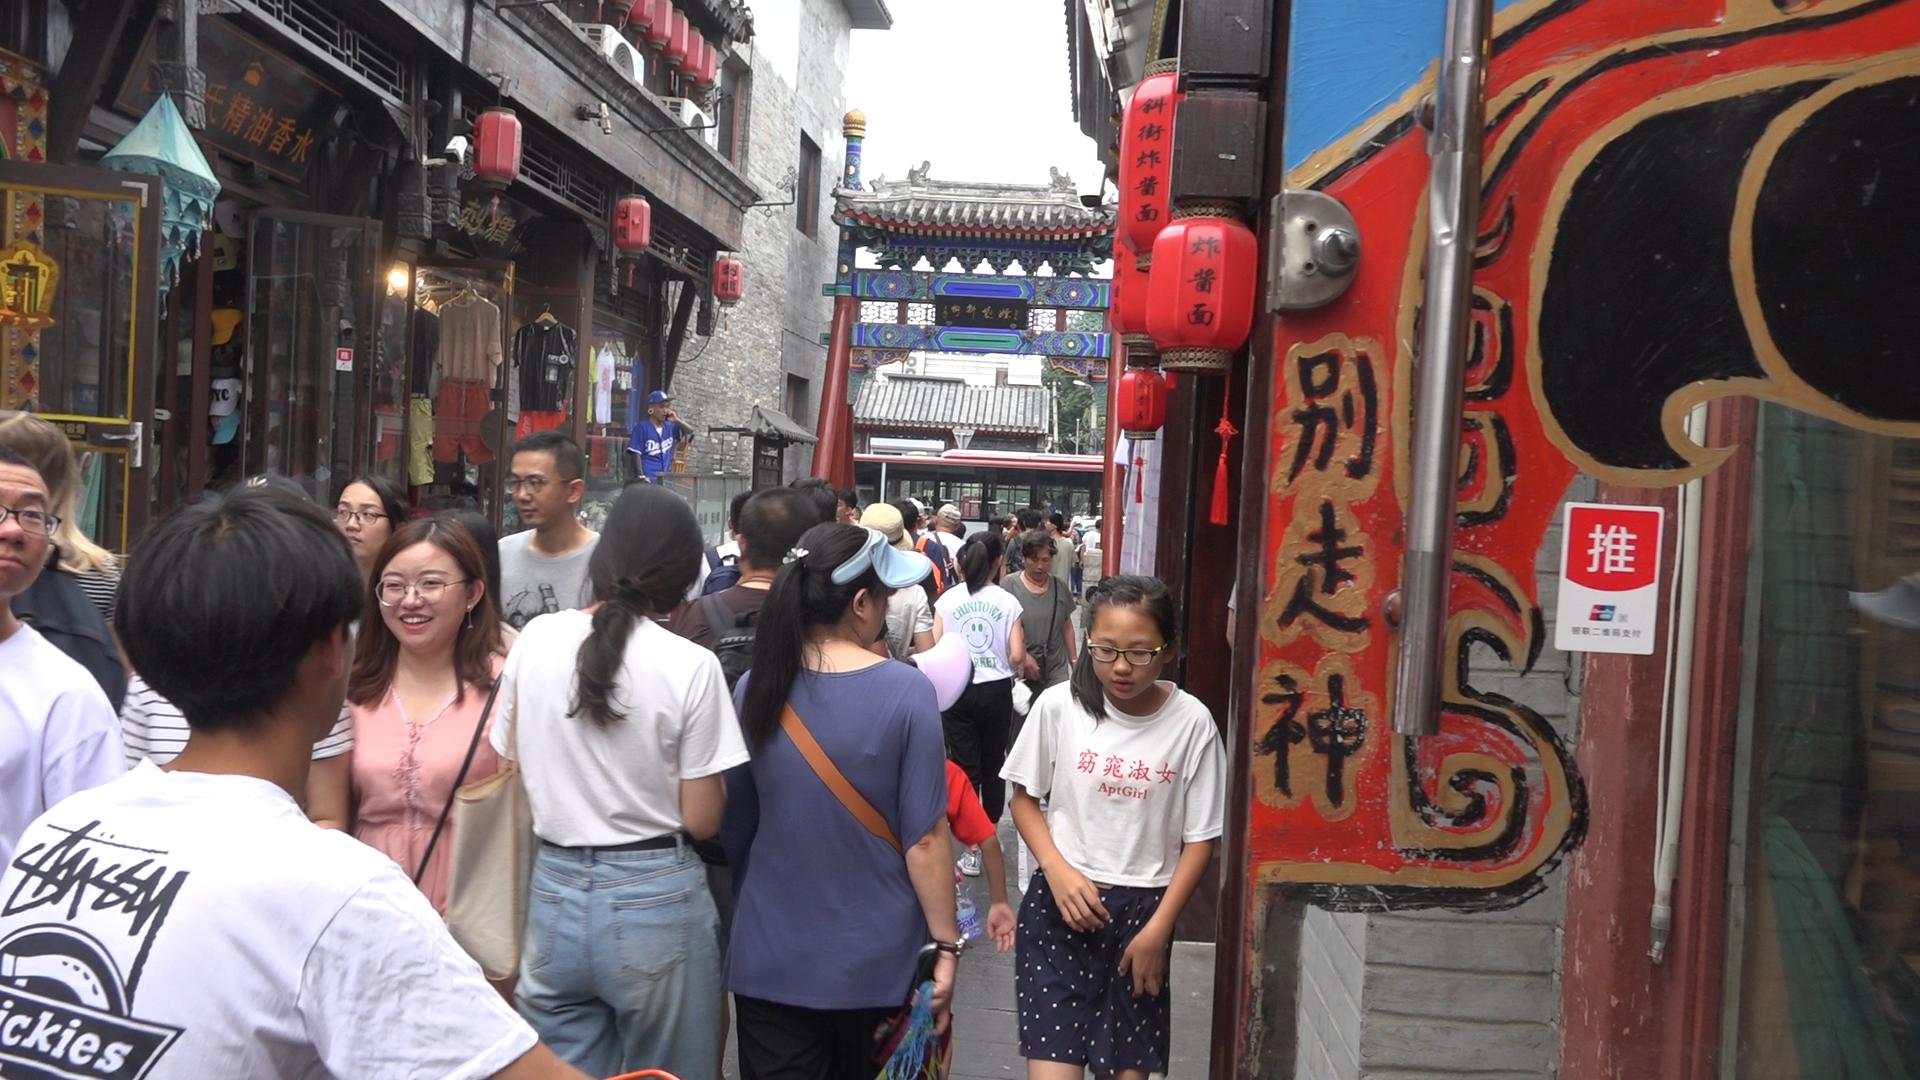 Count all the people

30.